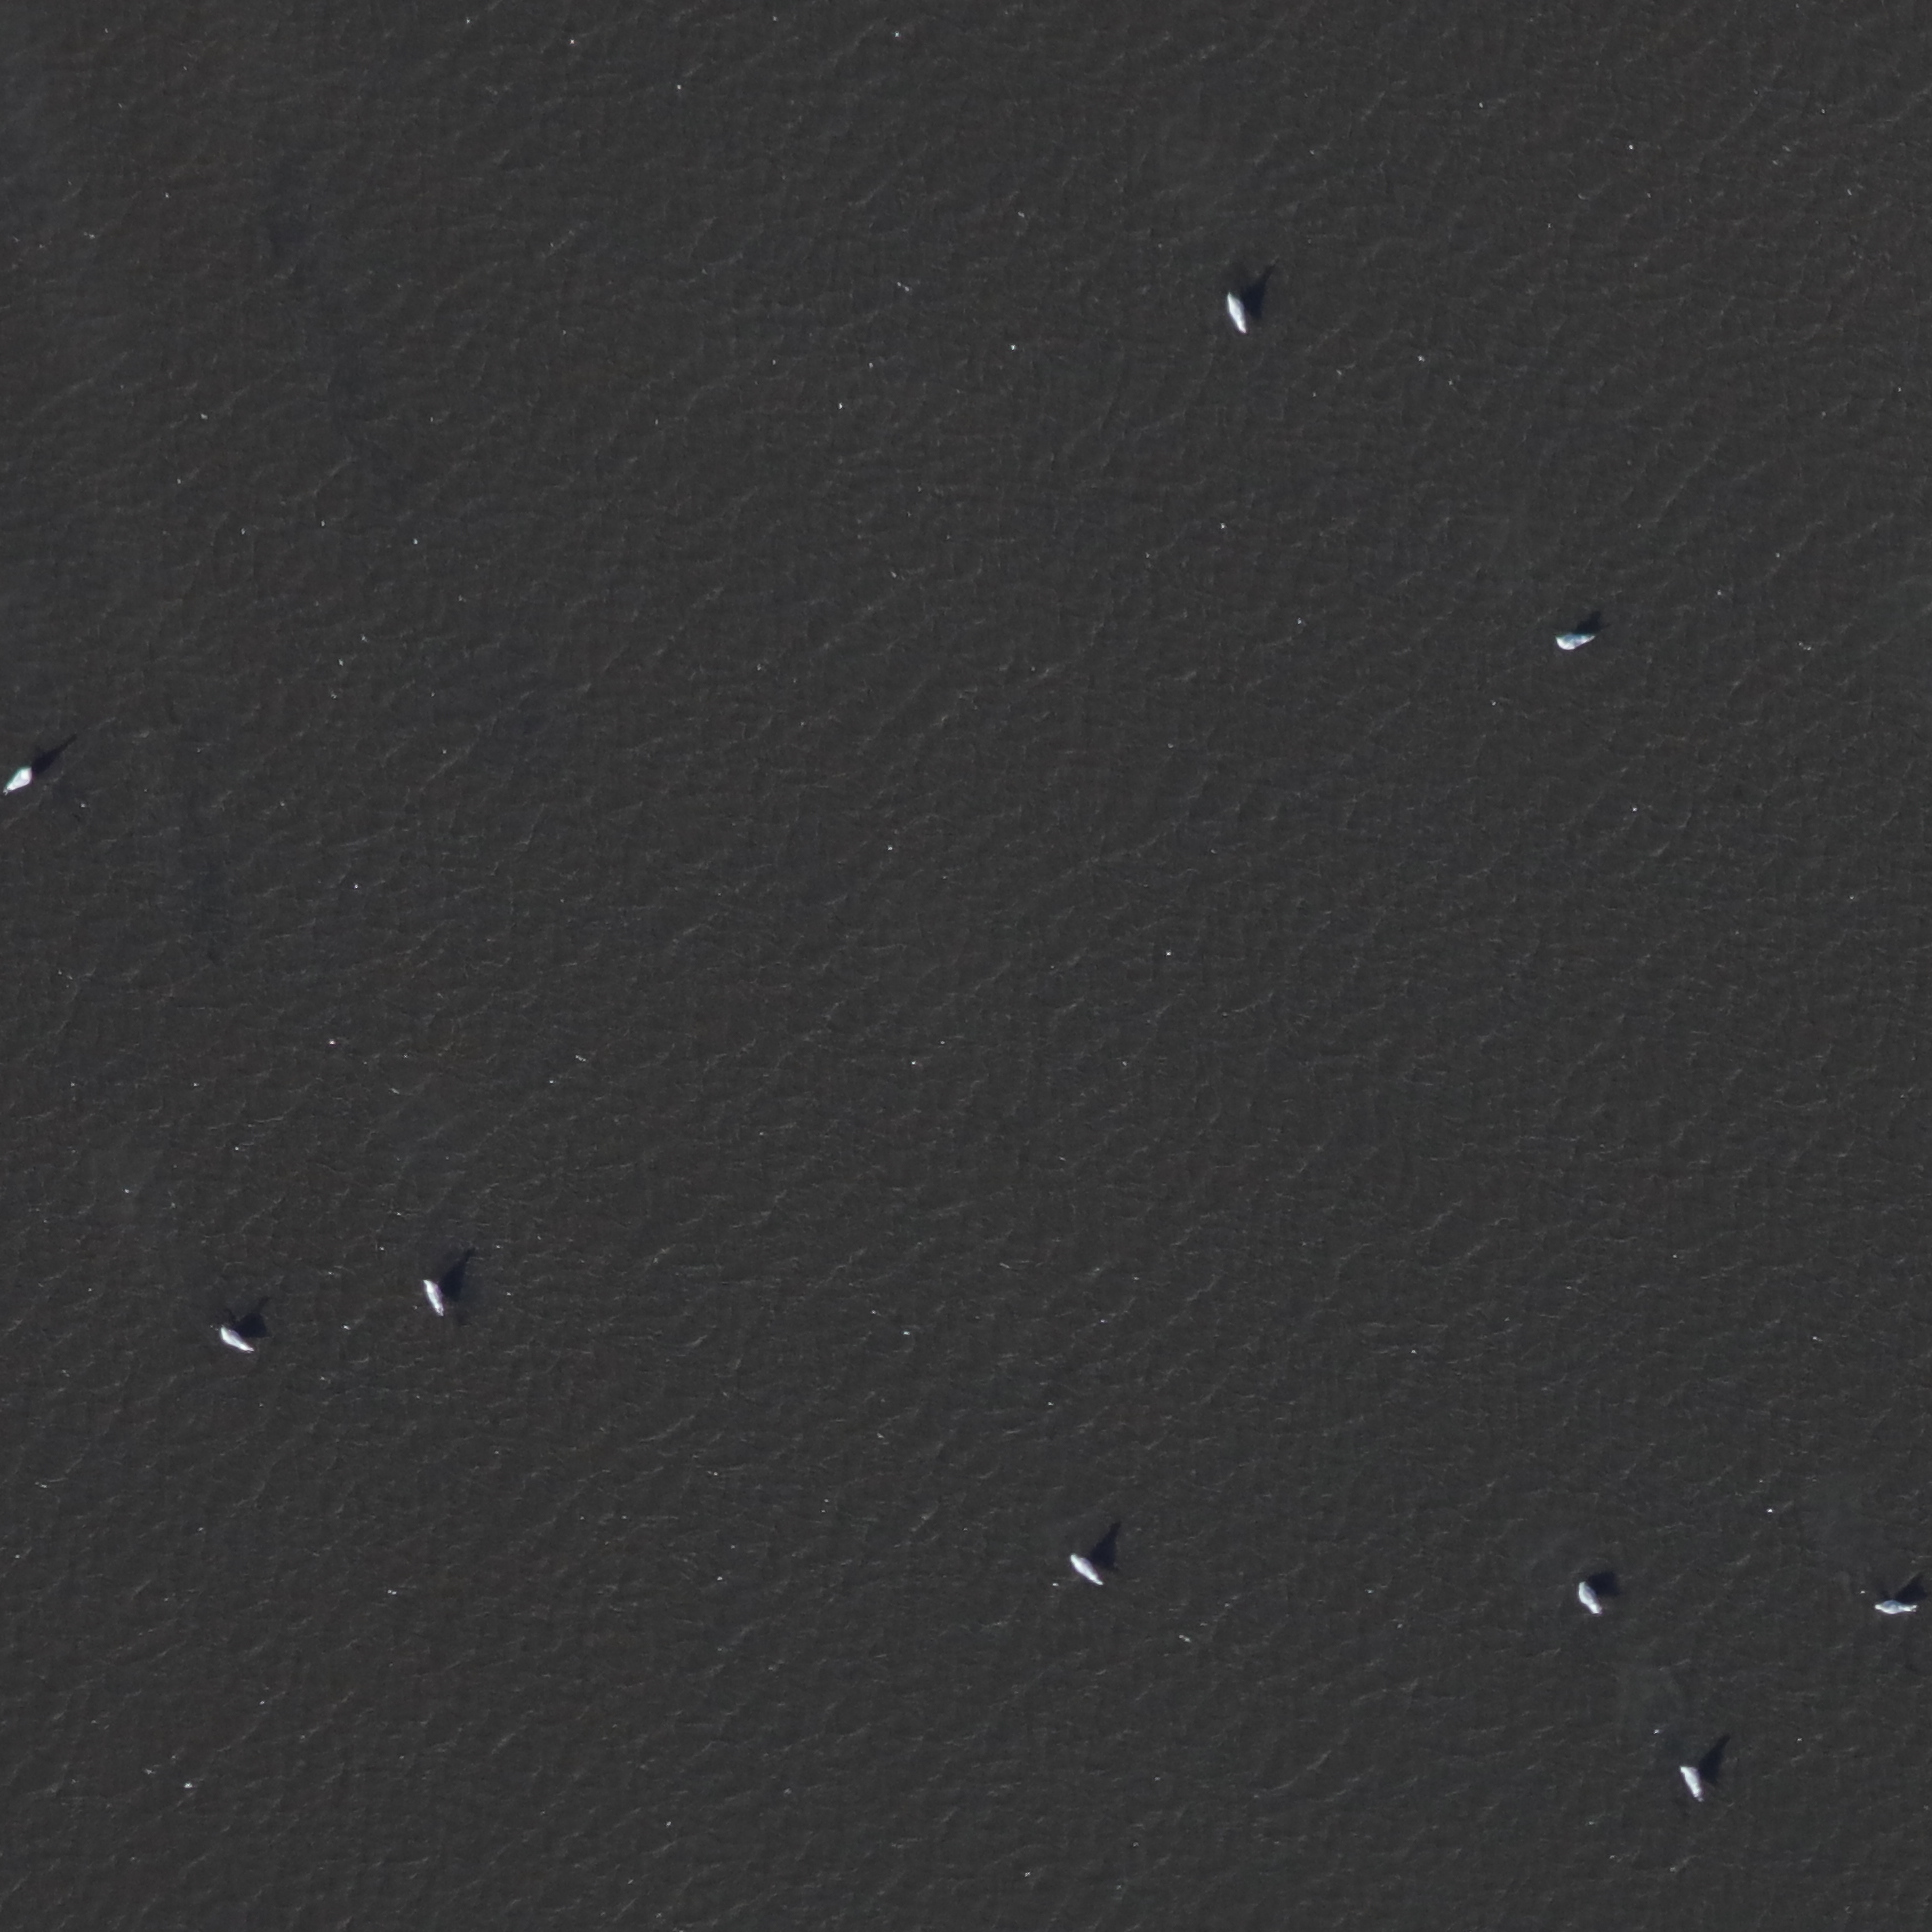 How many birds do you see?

9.